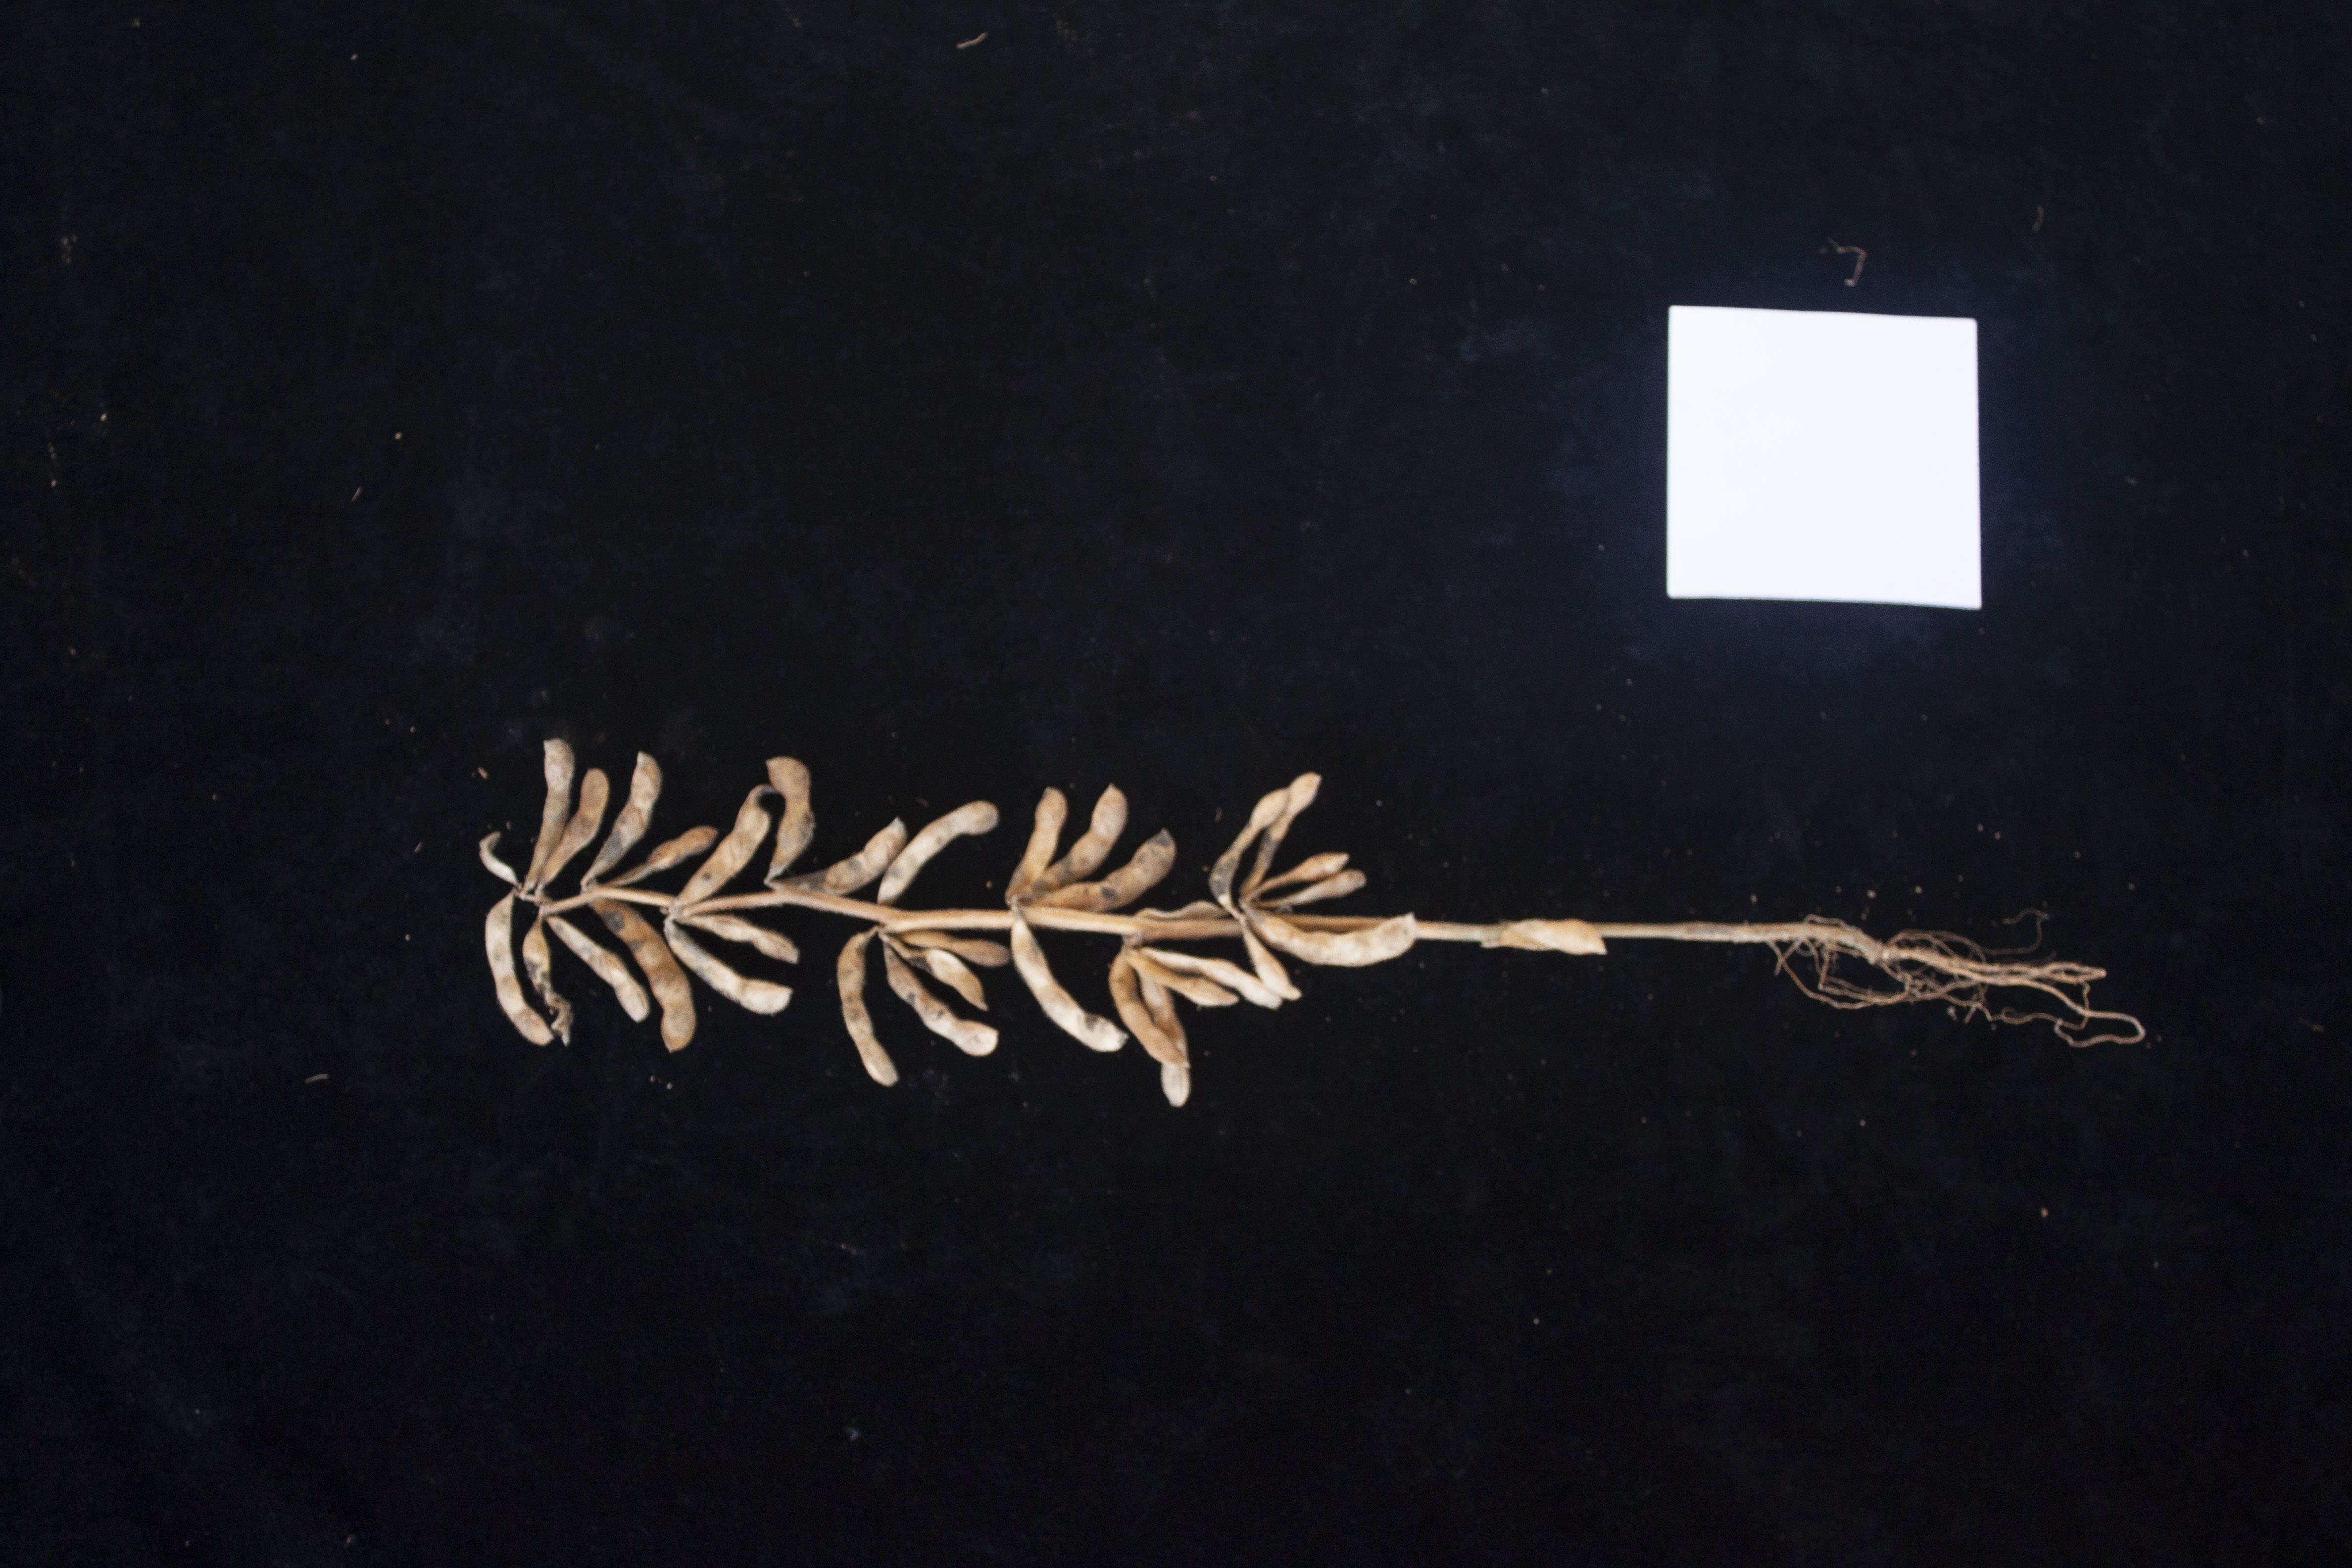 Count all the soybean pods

33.